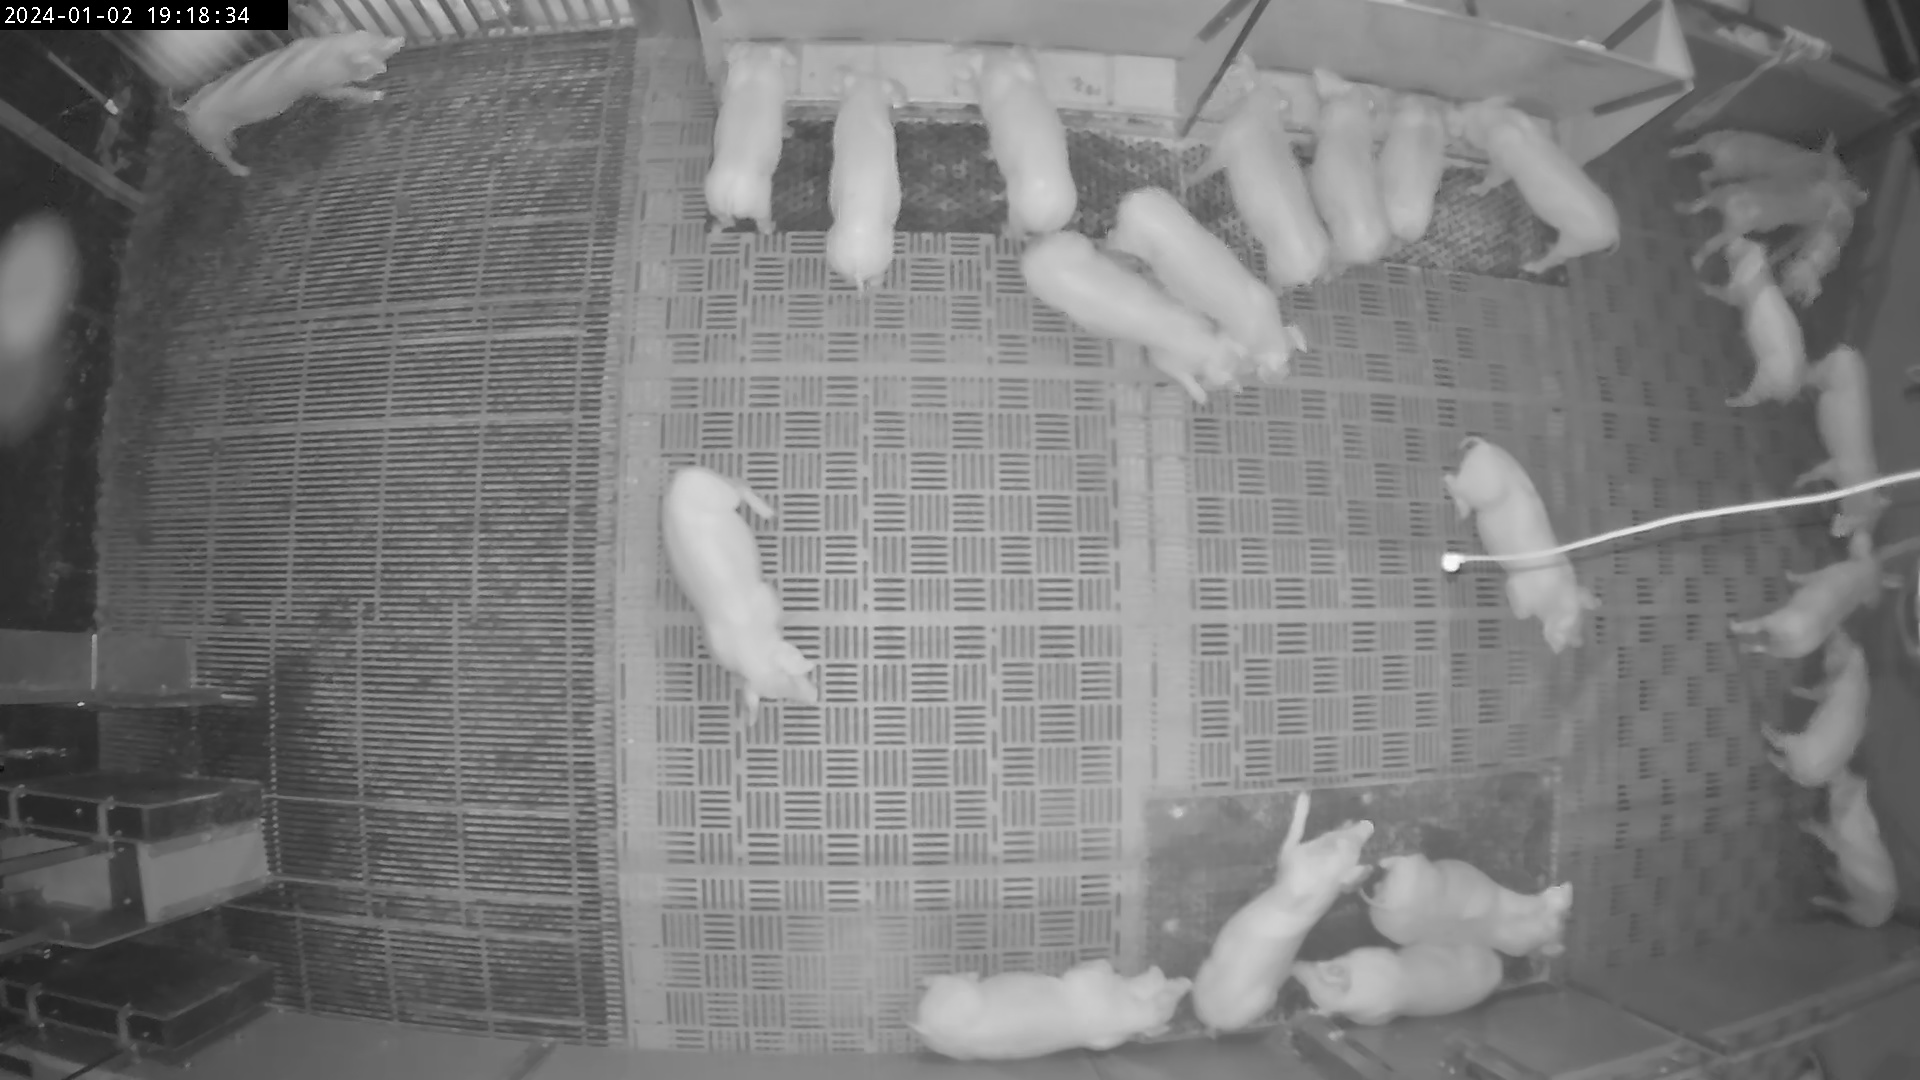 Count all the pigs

26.